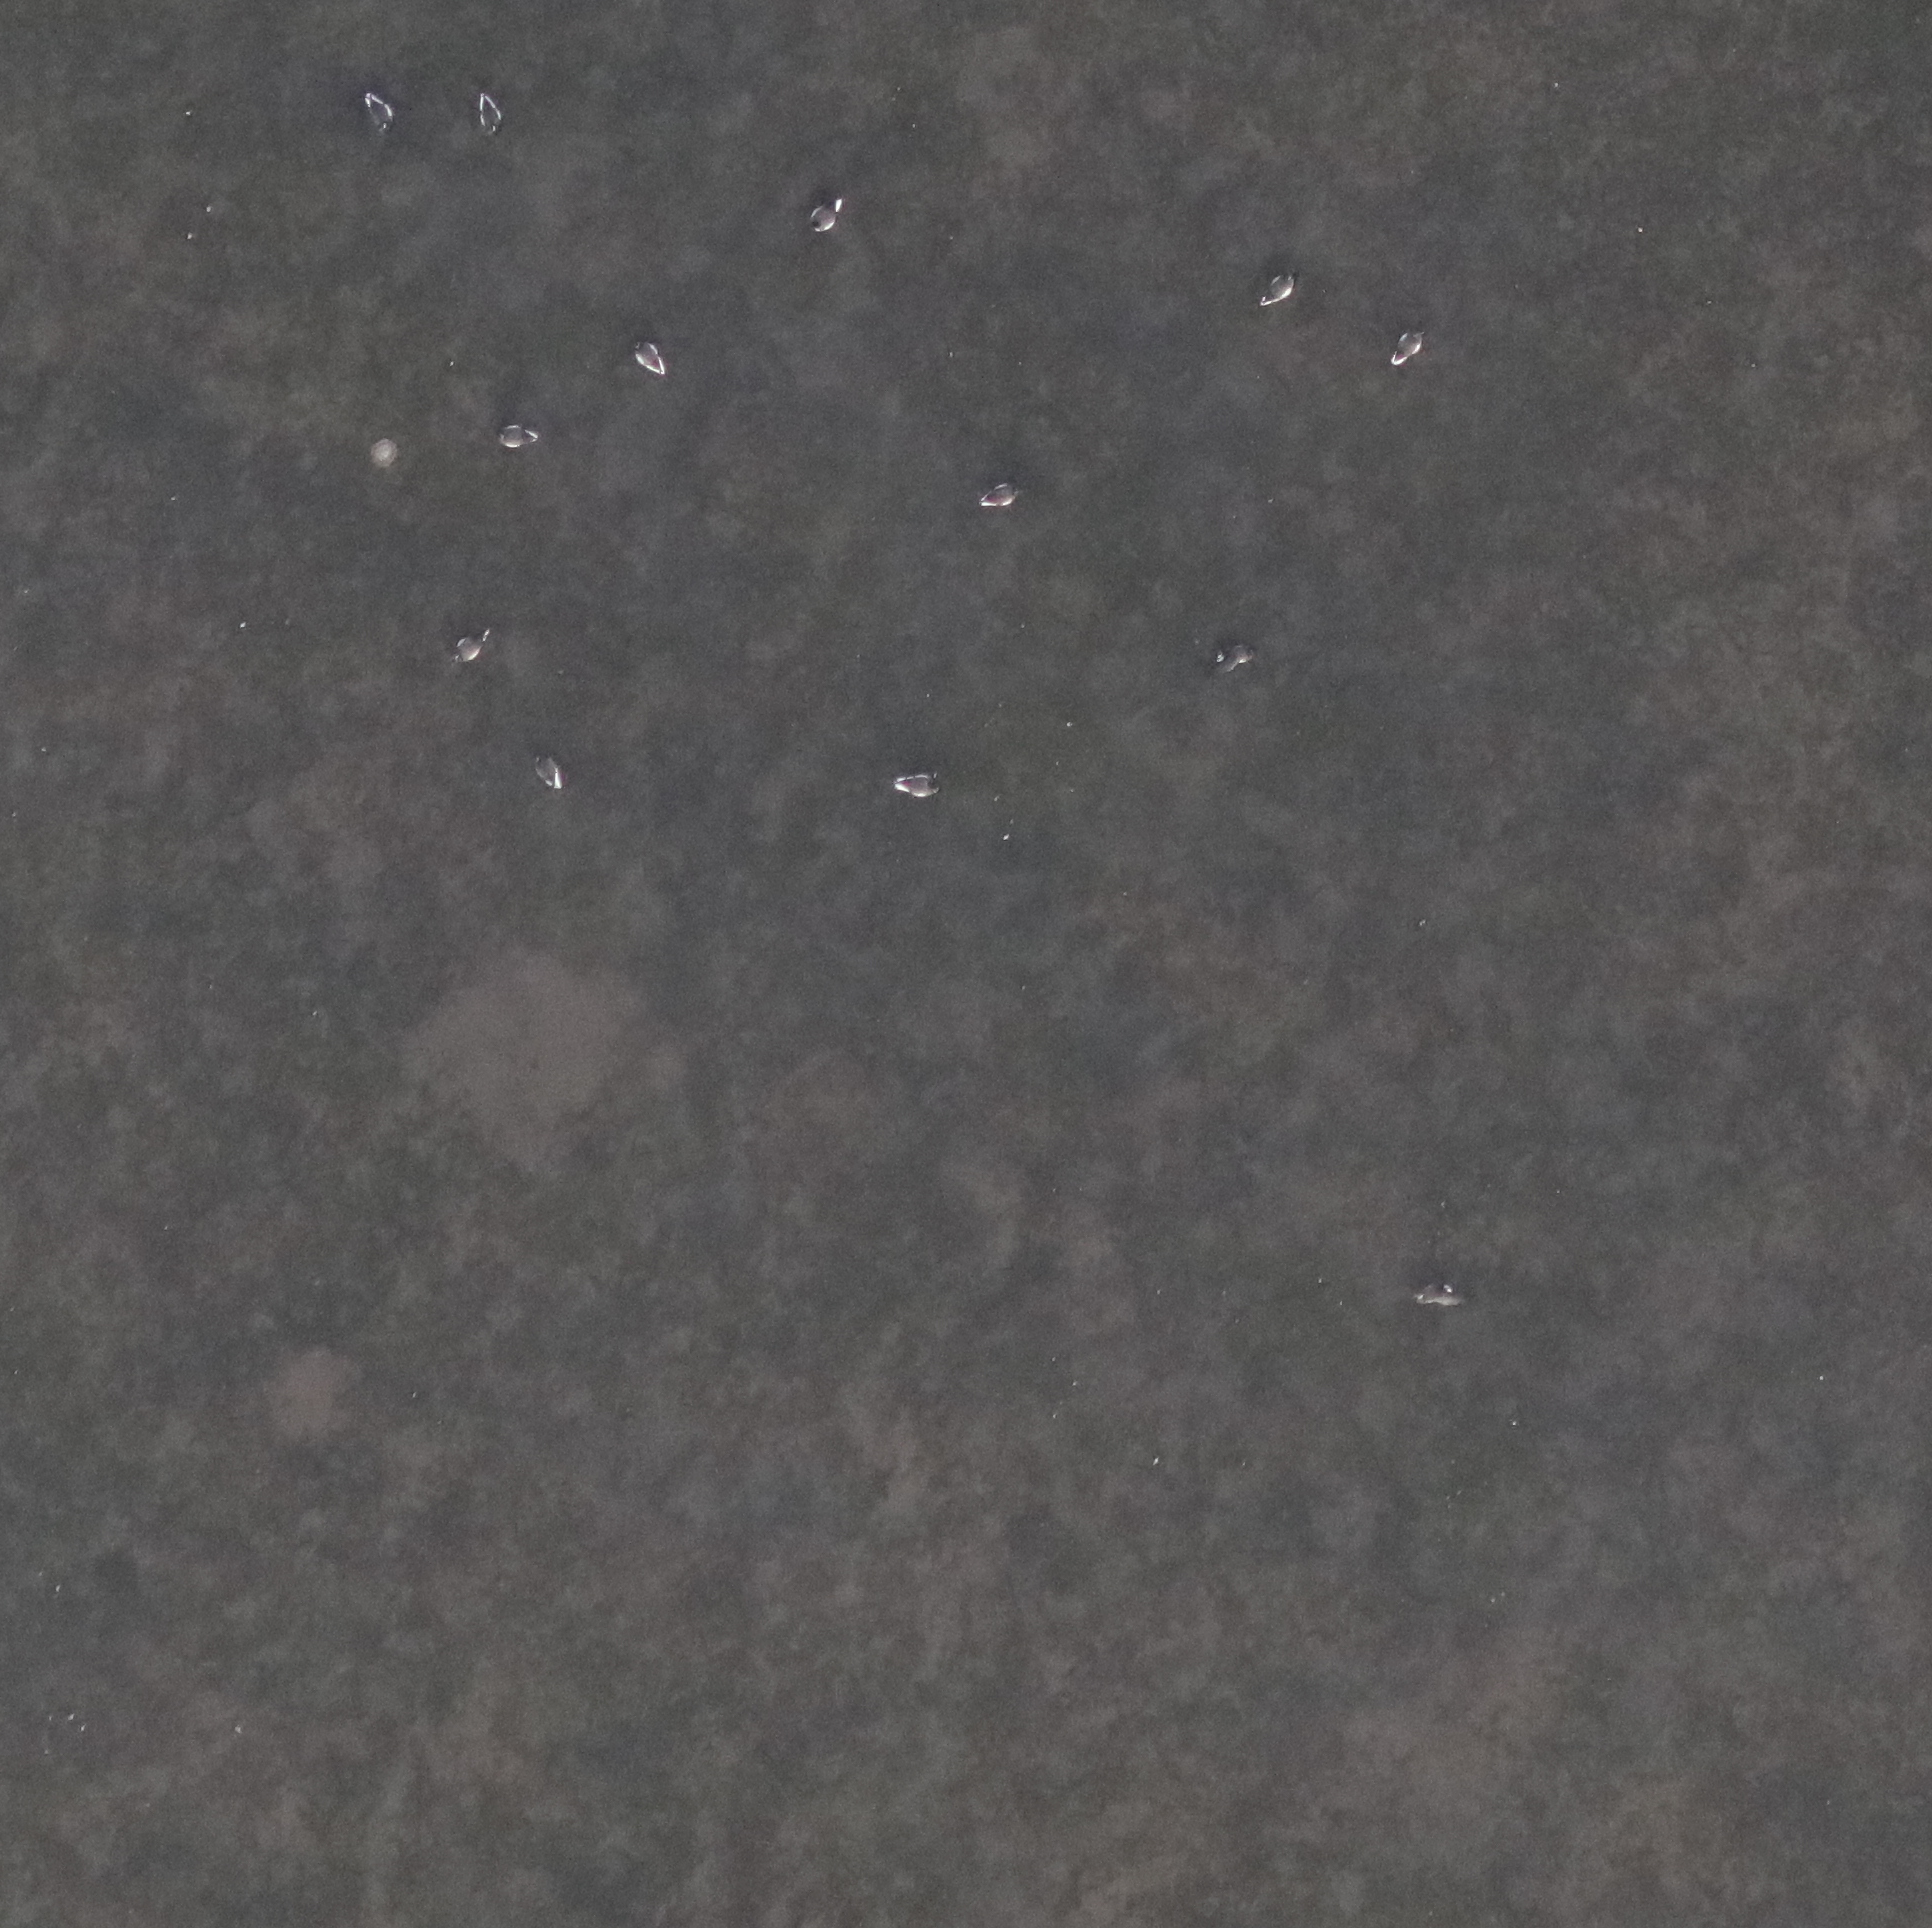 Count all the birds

13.